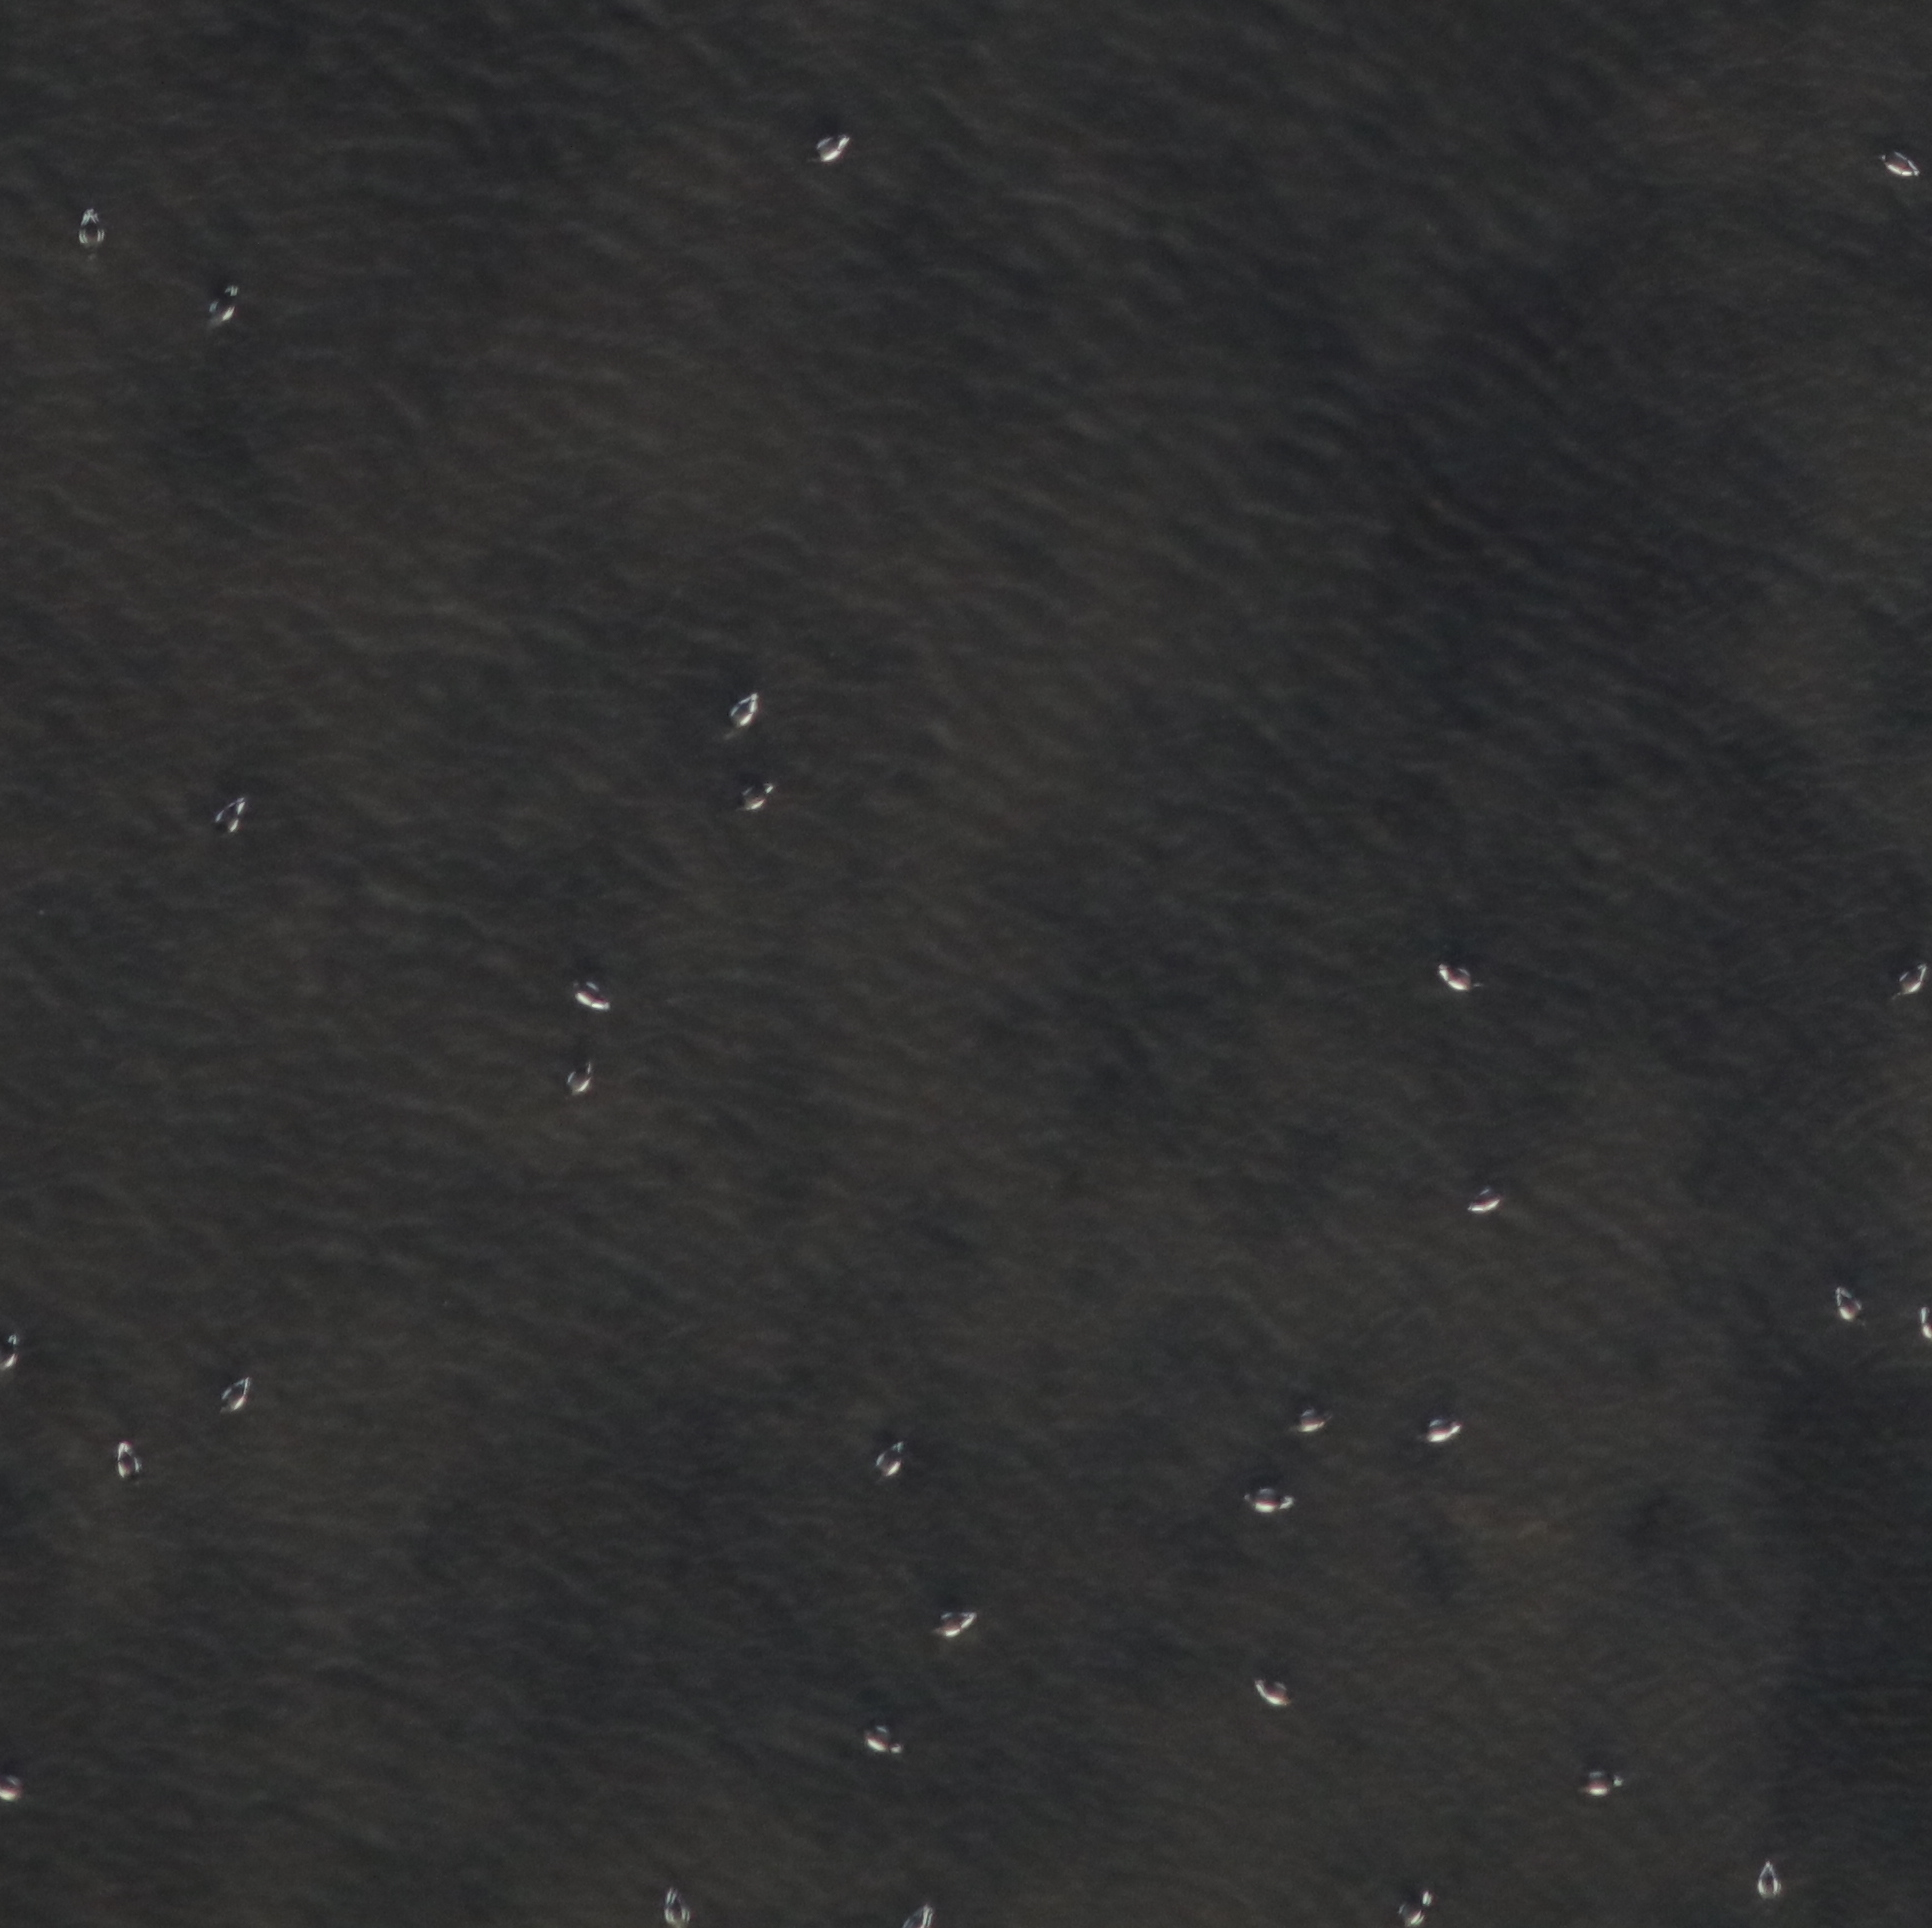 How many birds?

28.